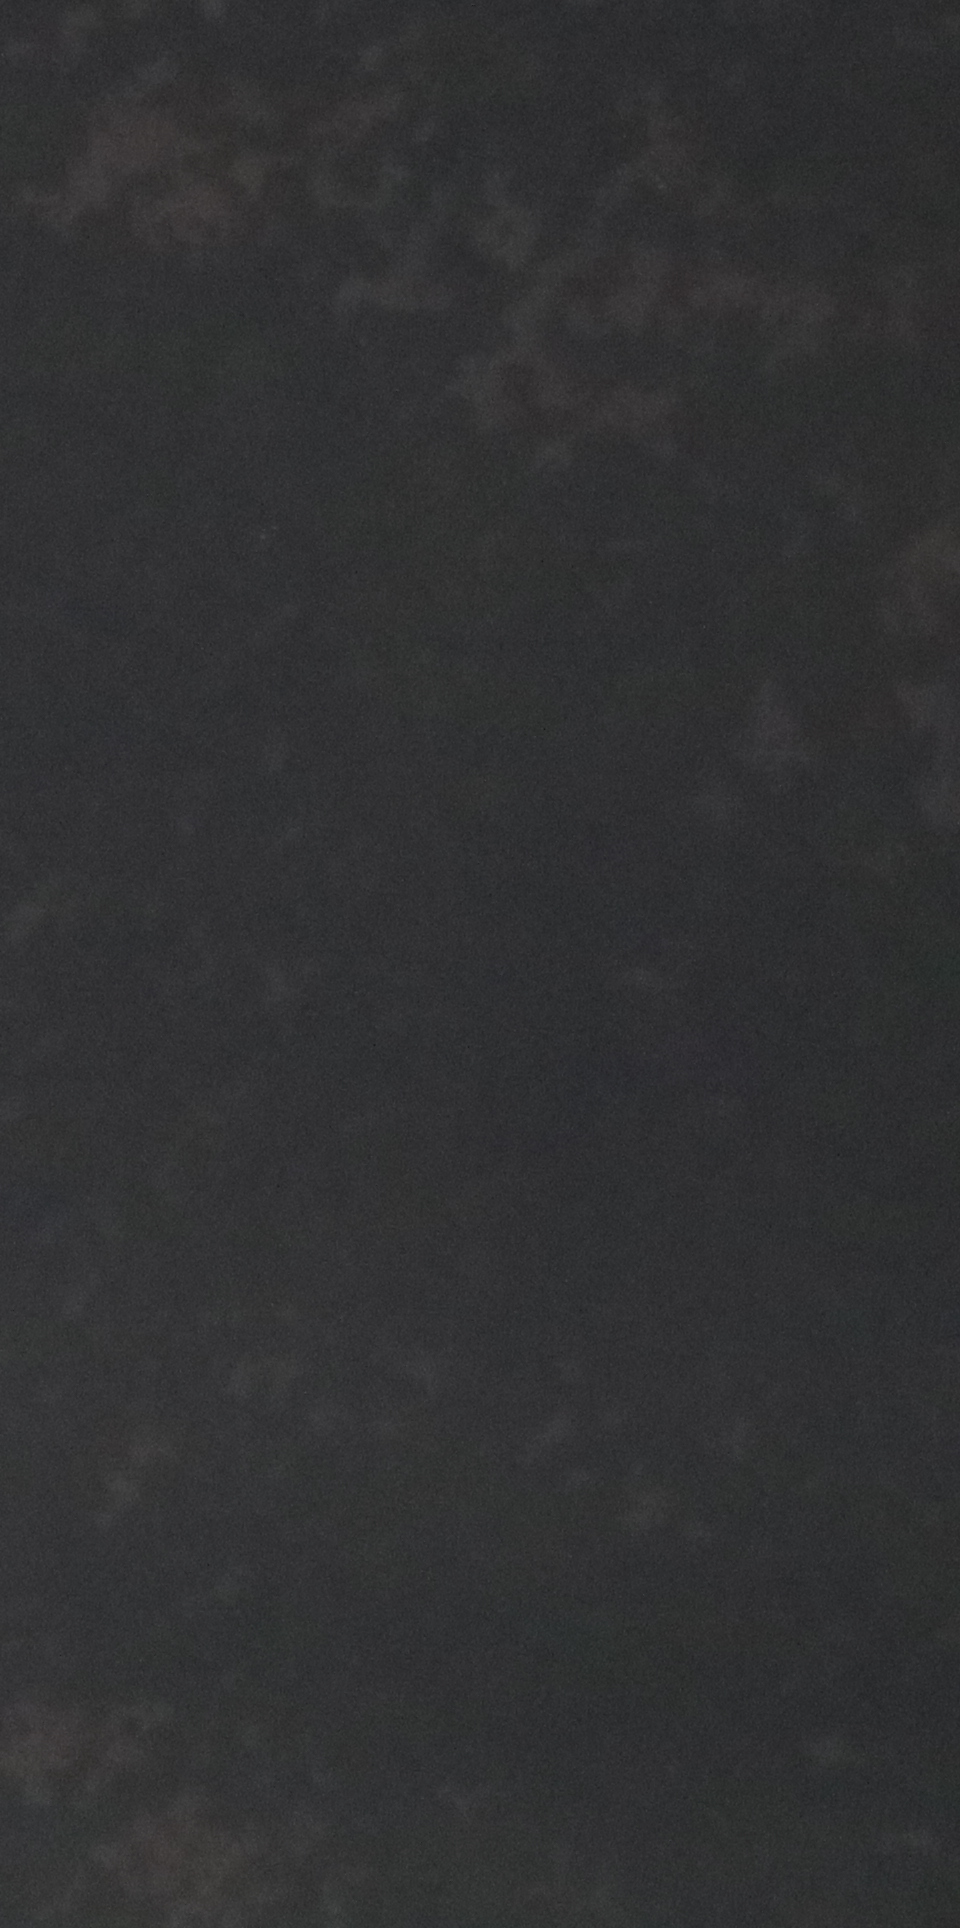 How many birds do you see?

0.